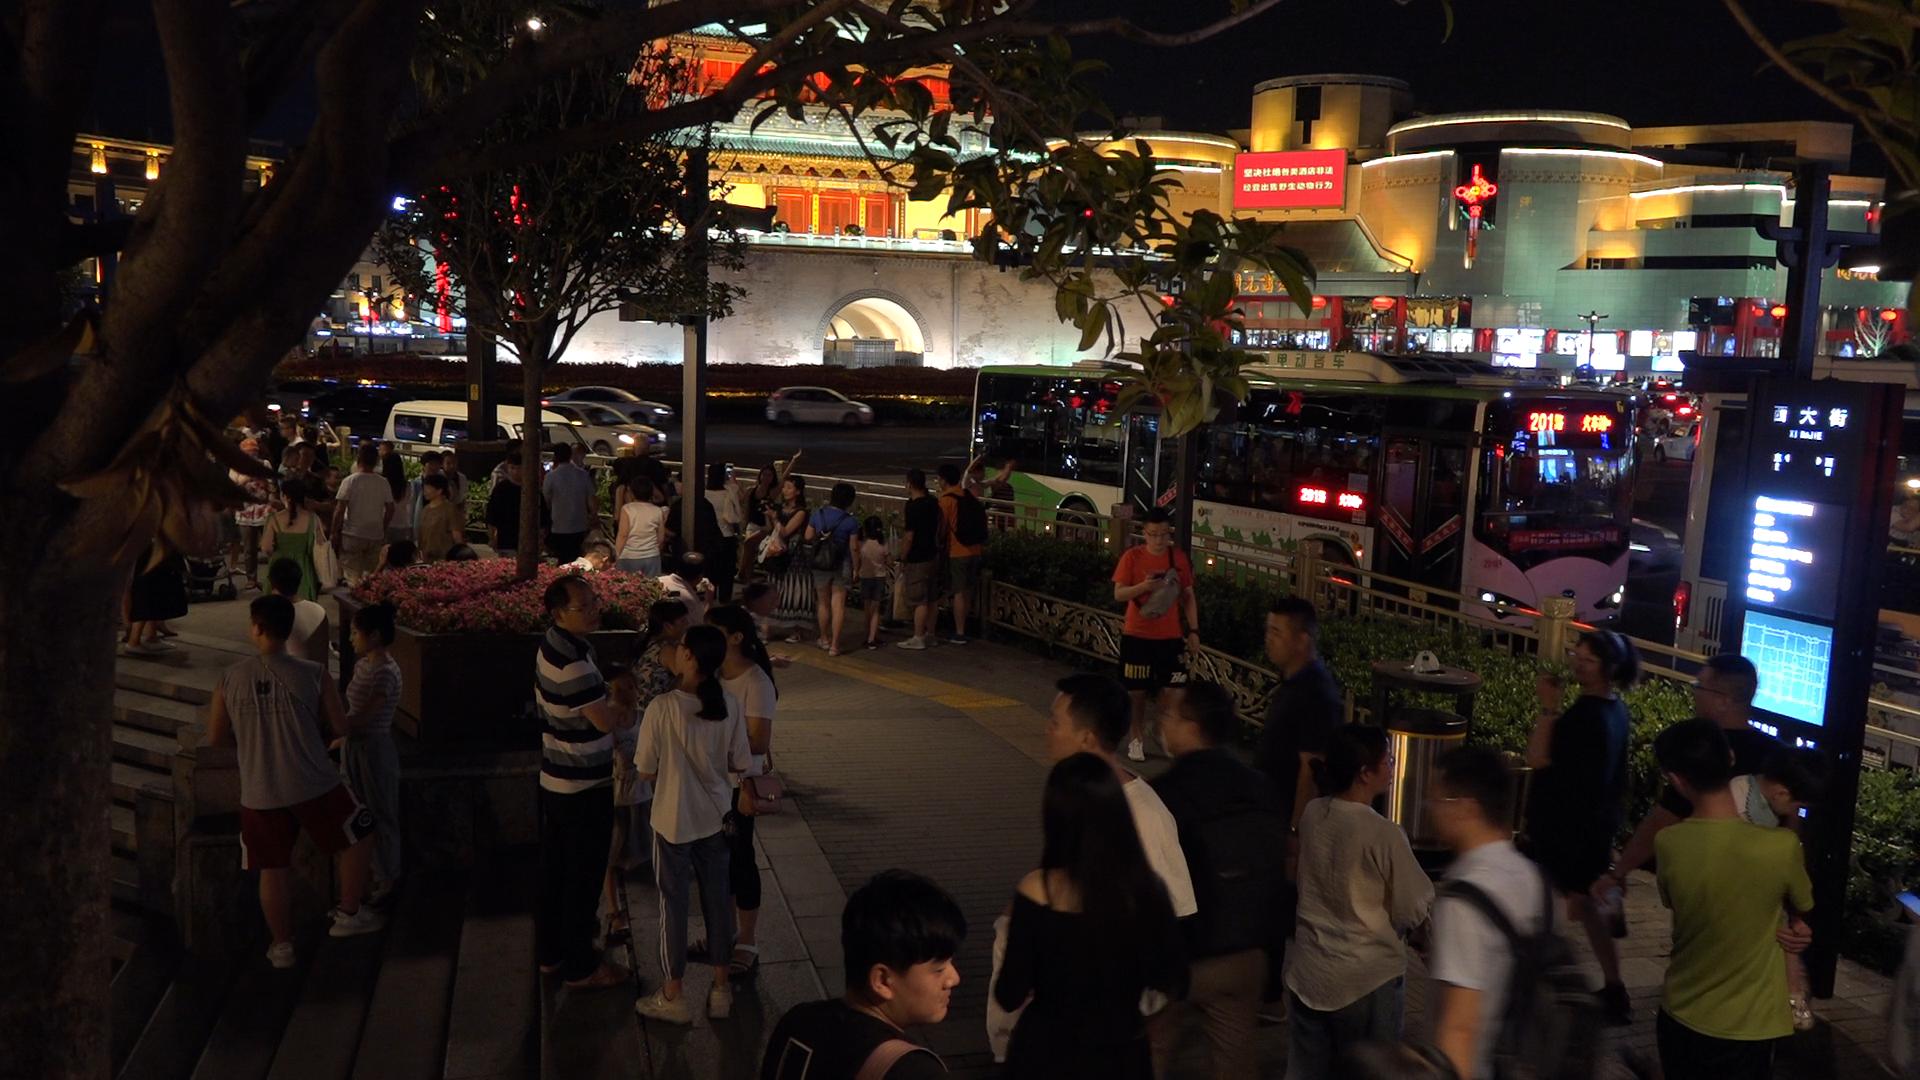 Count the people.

52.